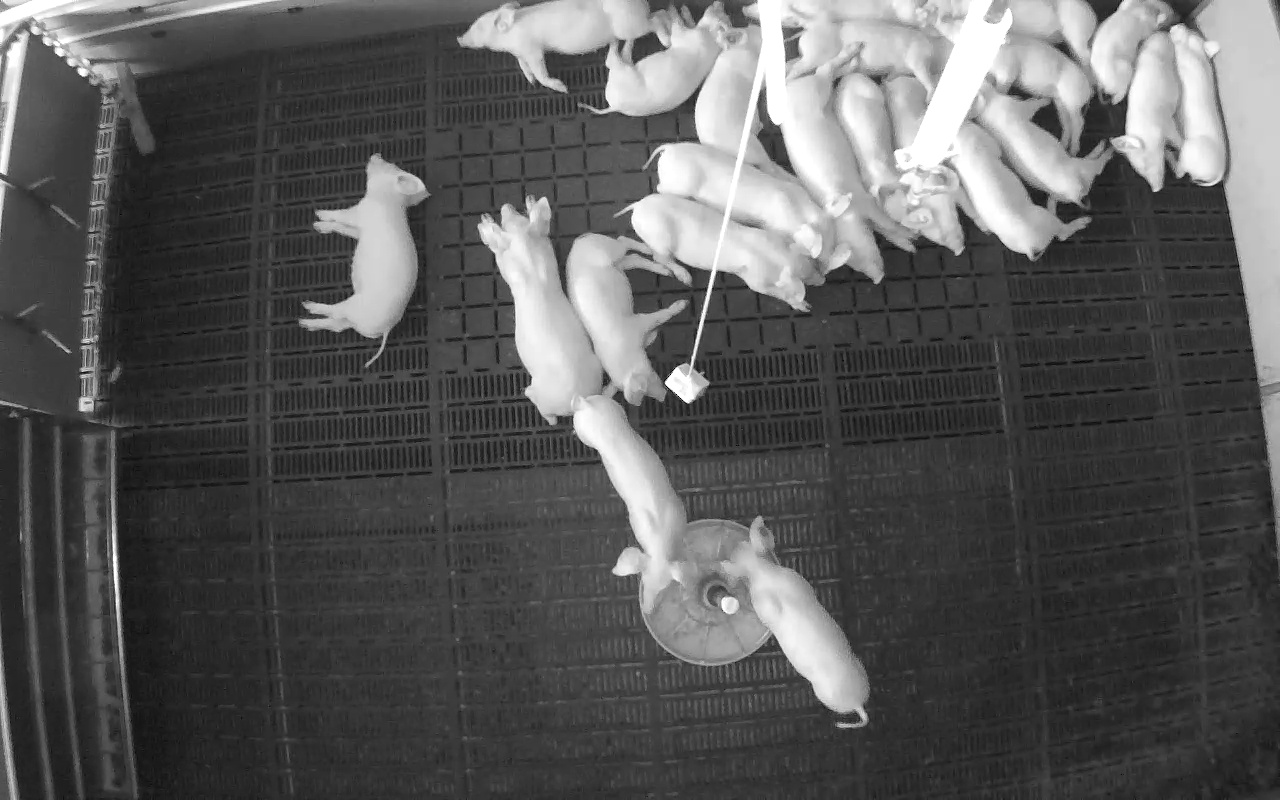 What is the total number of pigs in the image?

22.